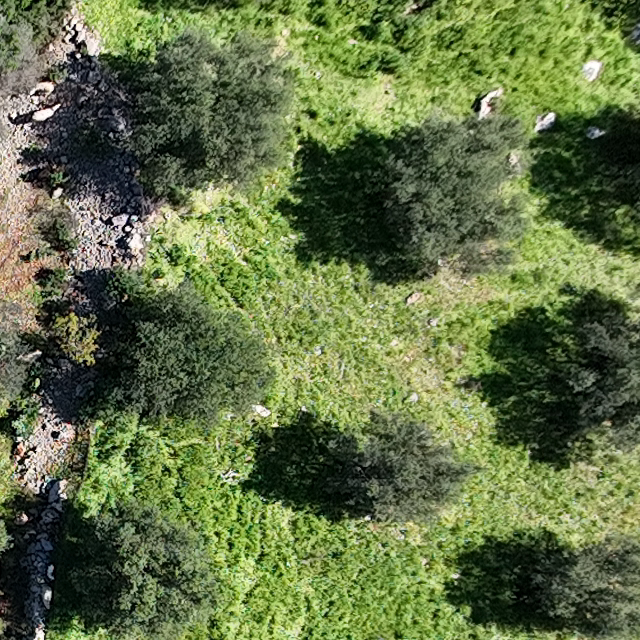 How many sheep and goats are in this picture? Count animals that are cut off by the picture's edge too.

5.